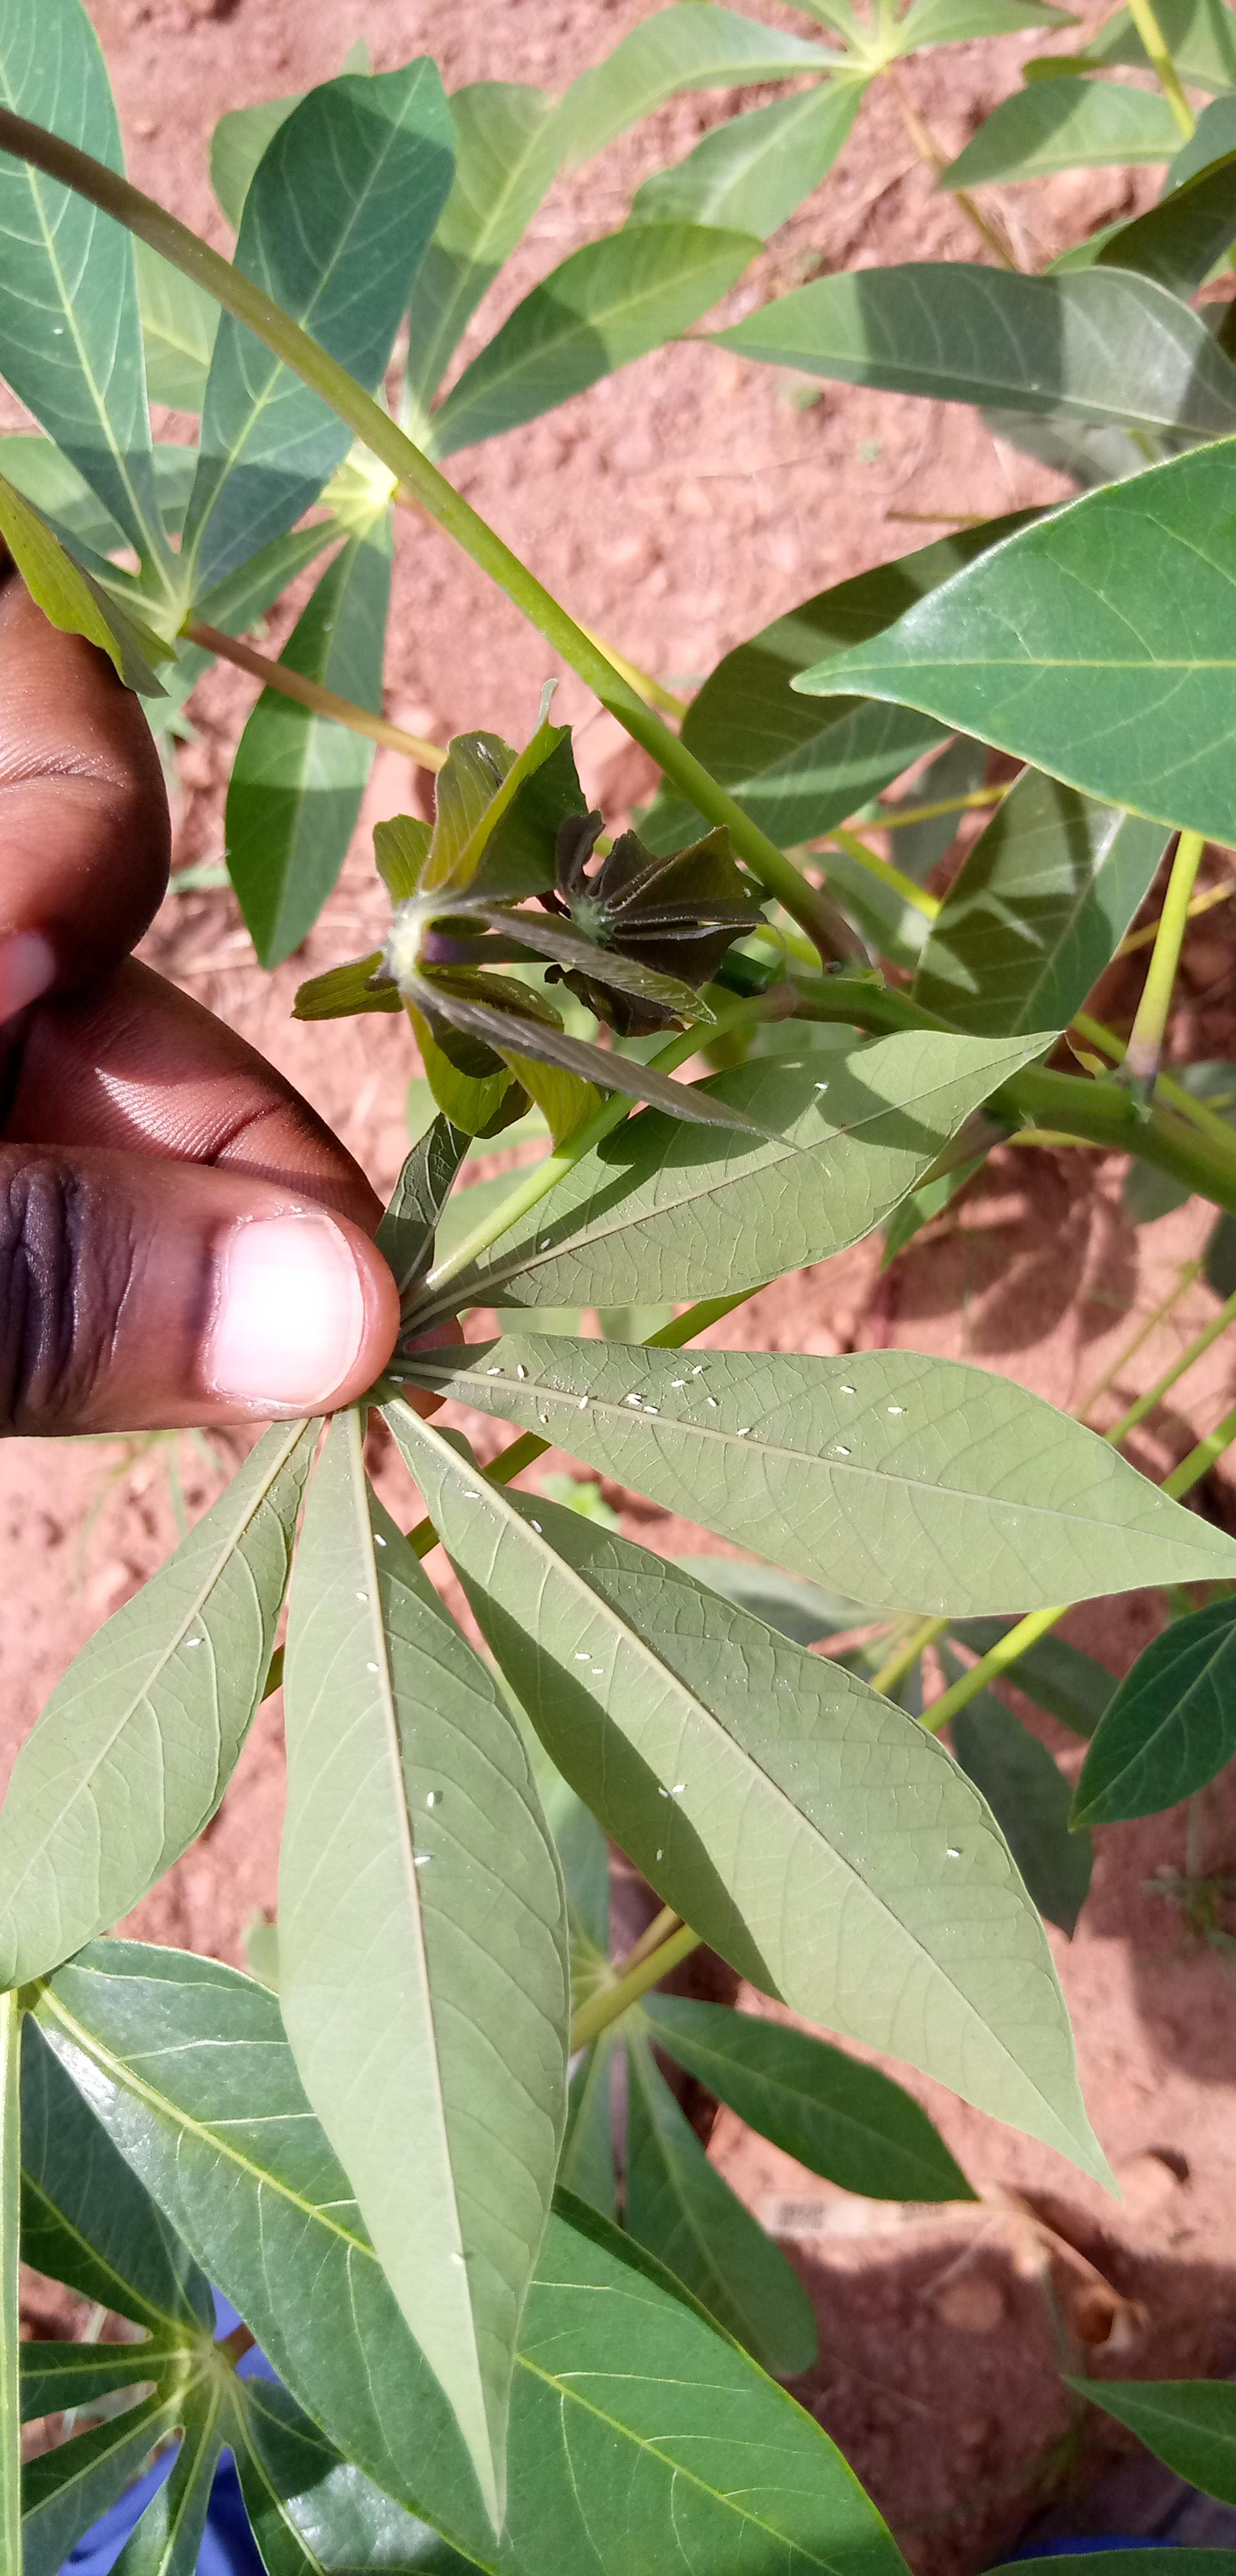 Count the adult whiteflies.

35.